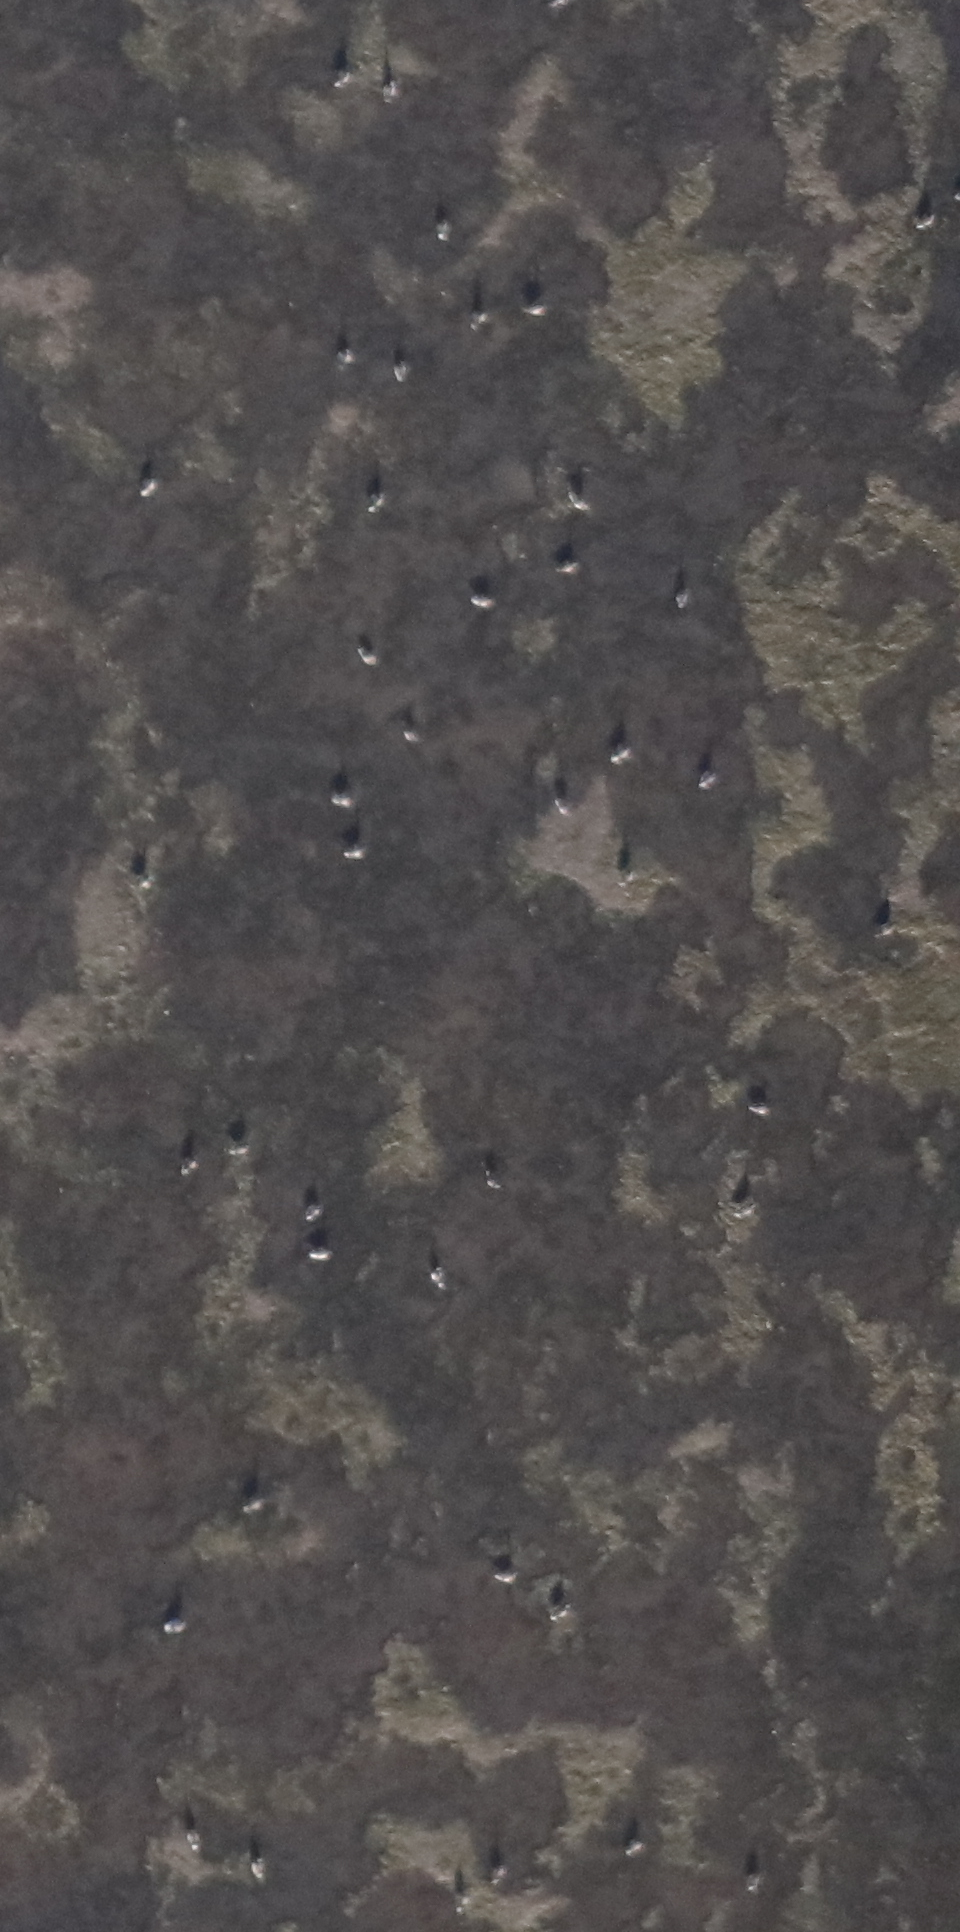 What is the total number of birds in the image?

43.